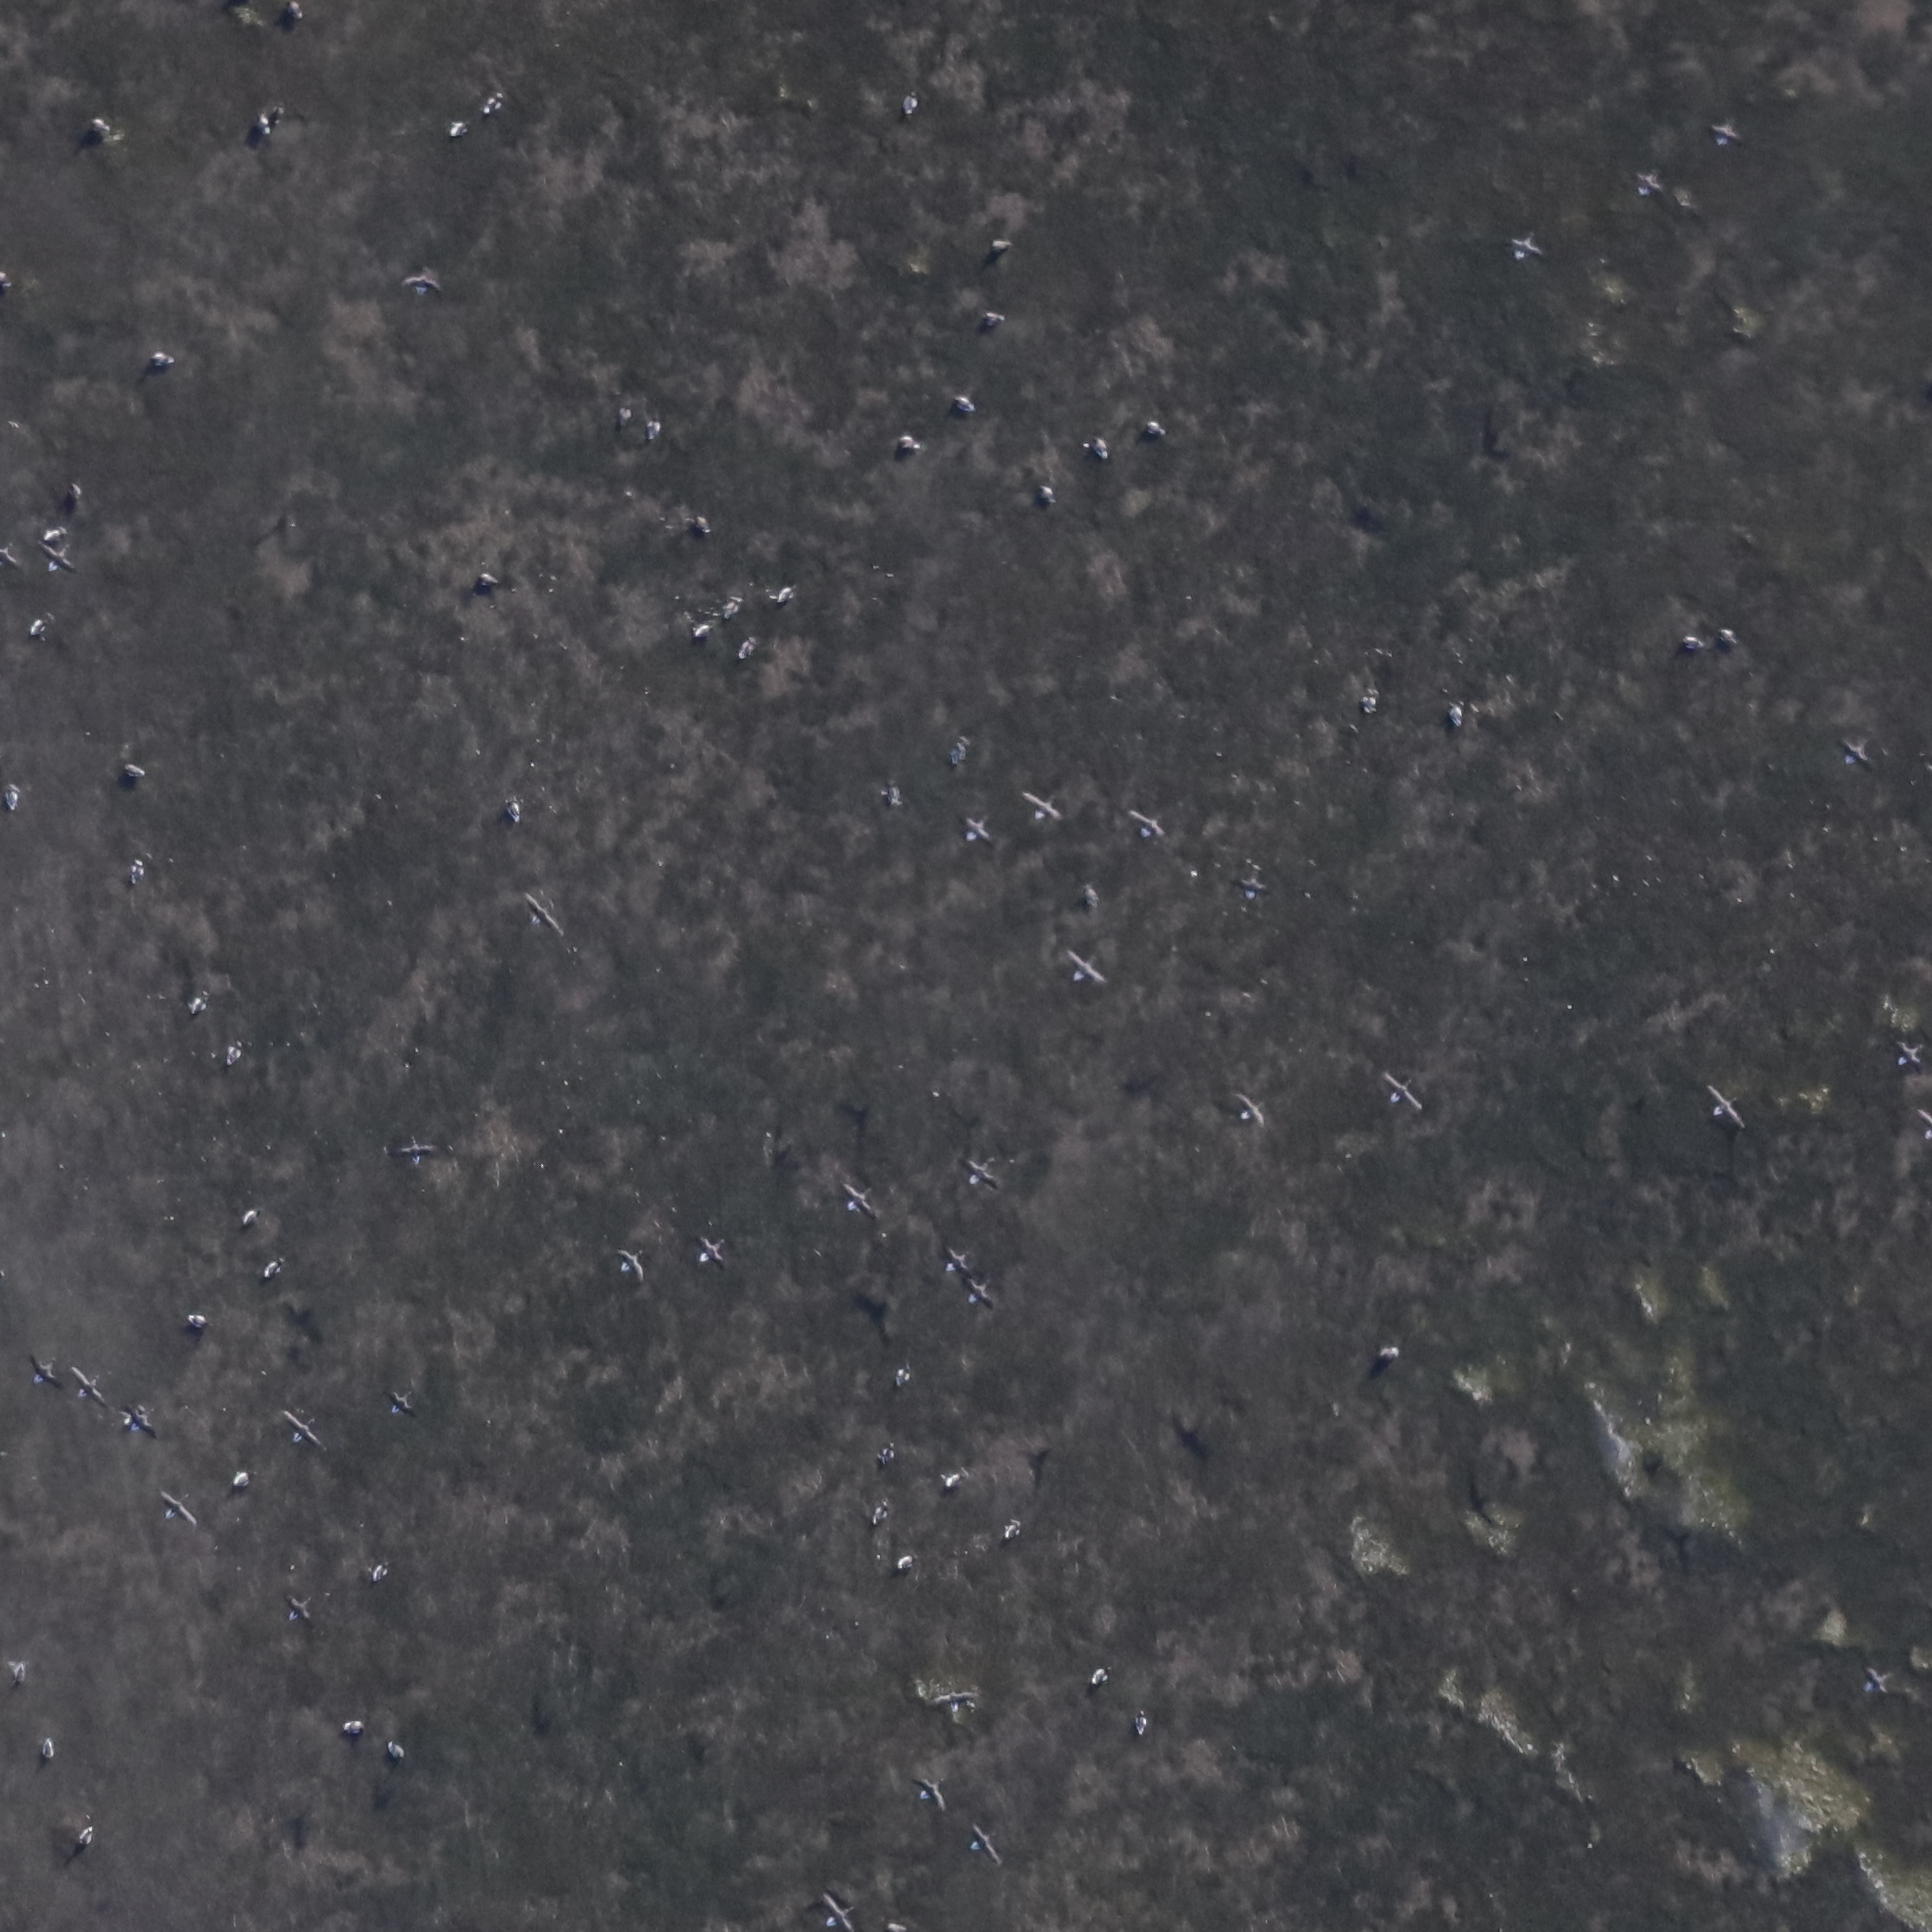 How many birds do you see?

96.